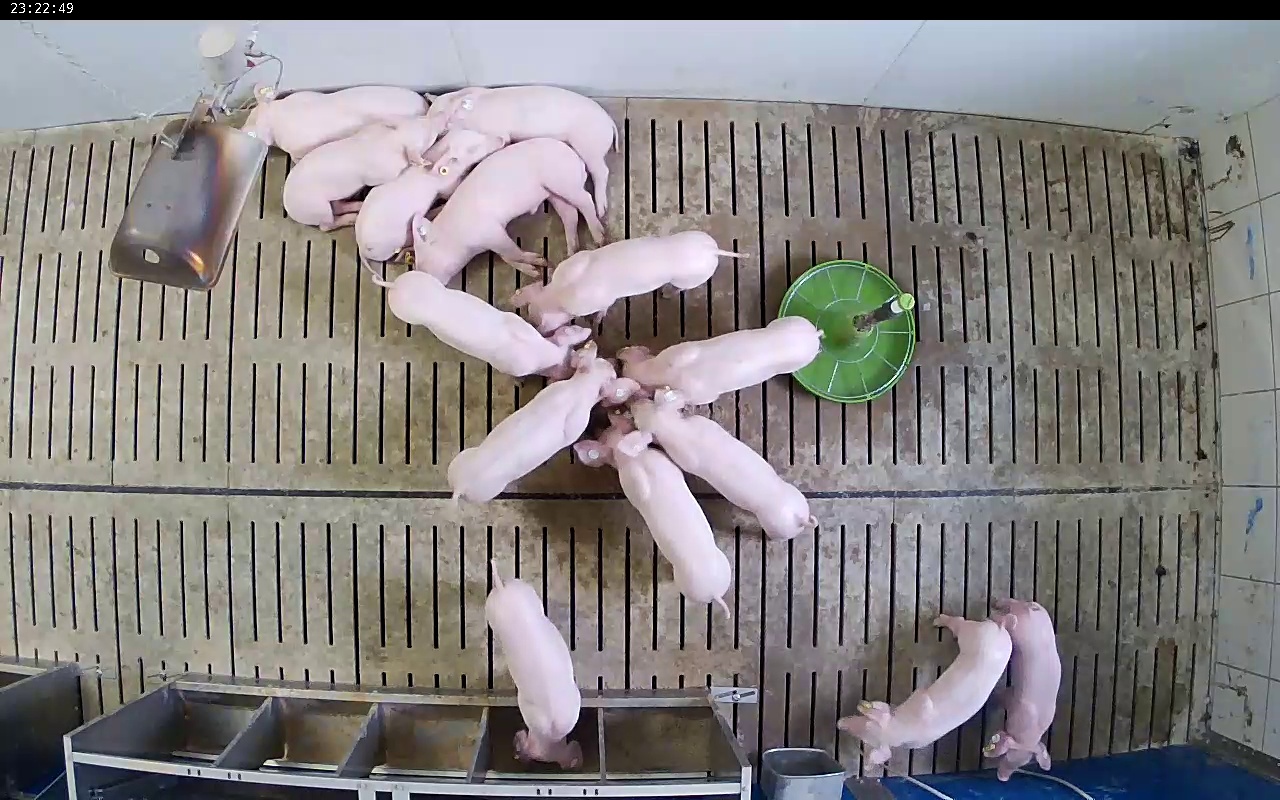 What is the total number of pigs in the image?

14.